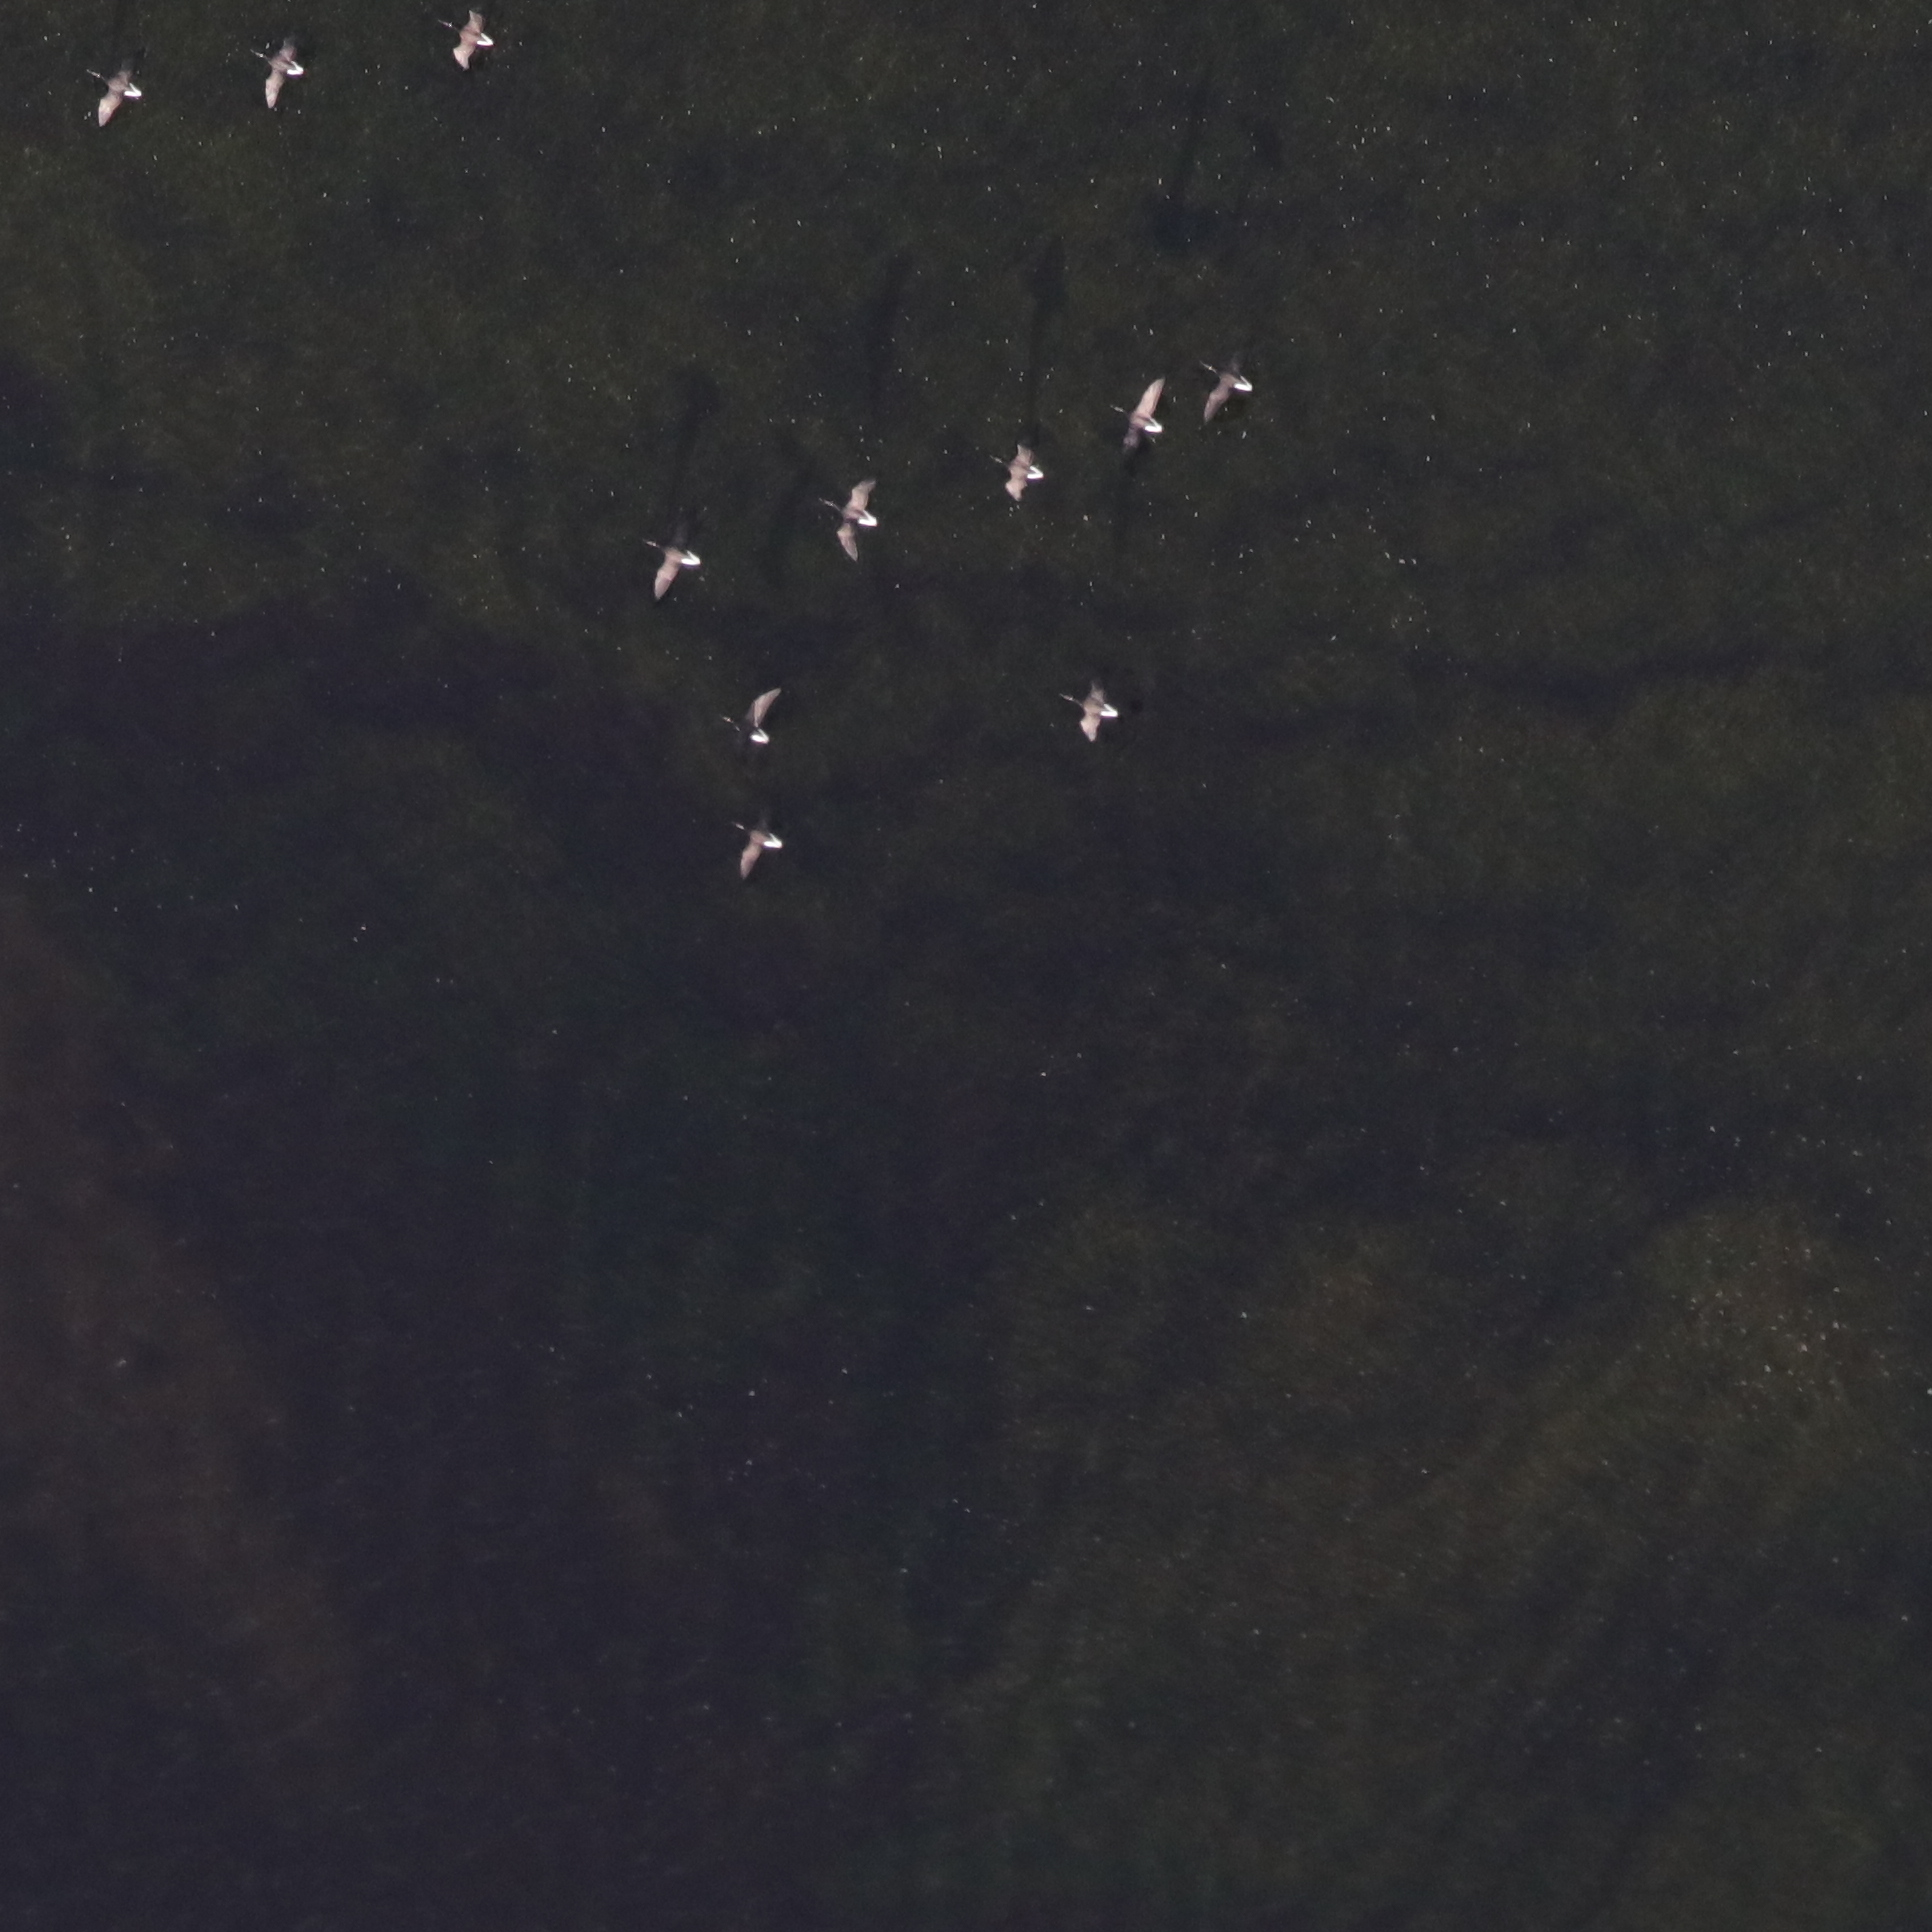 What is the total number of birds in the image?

11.